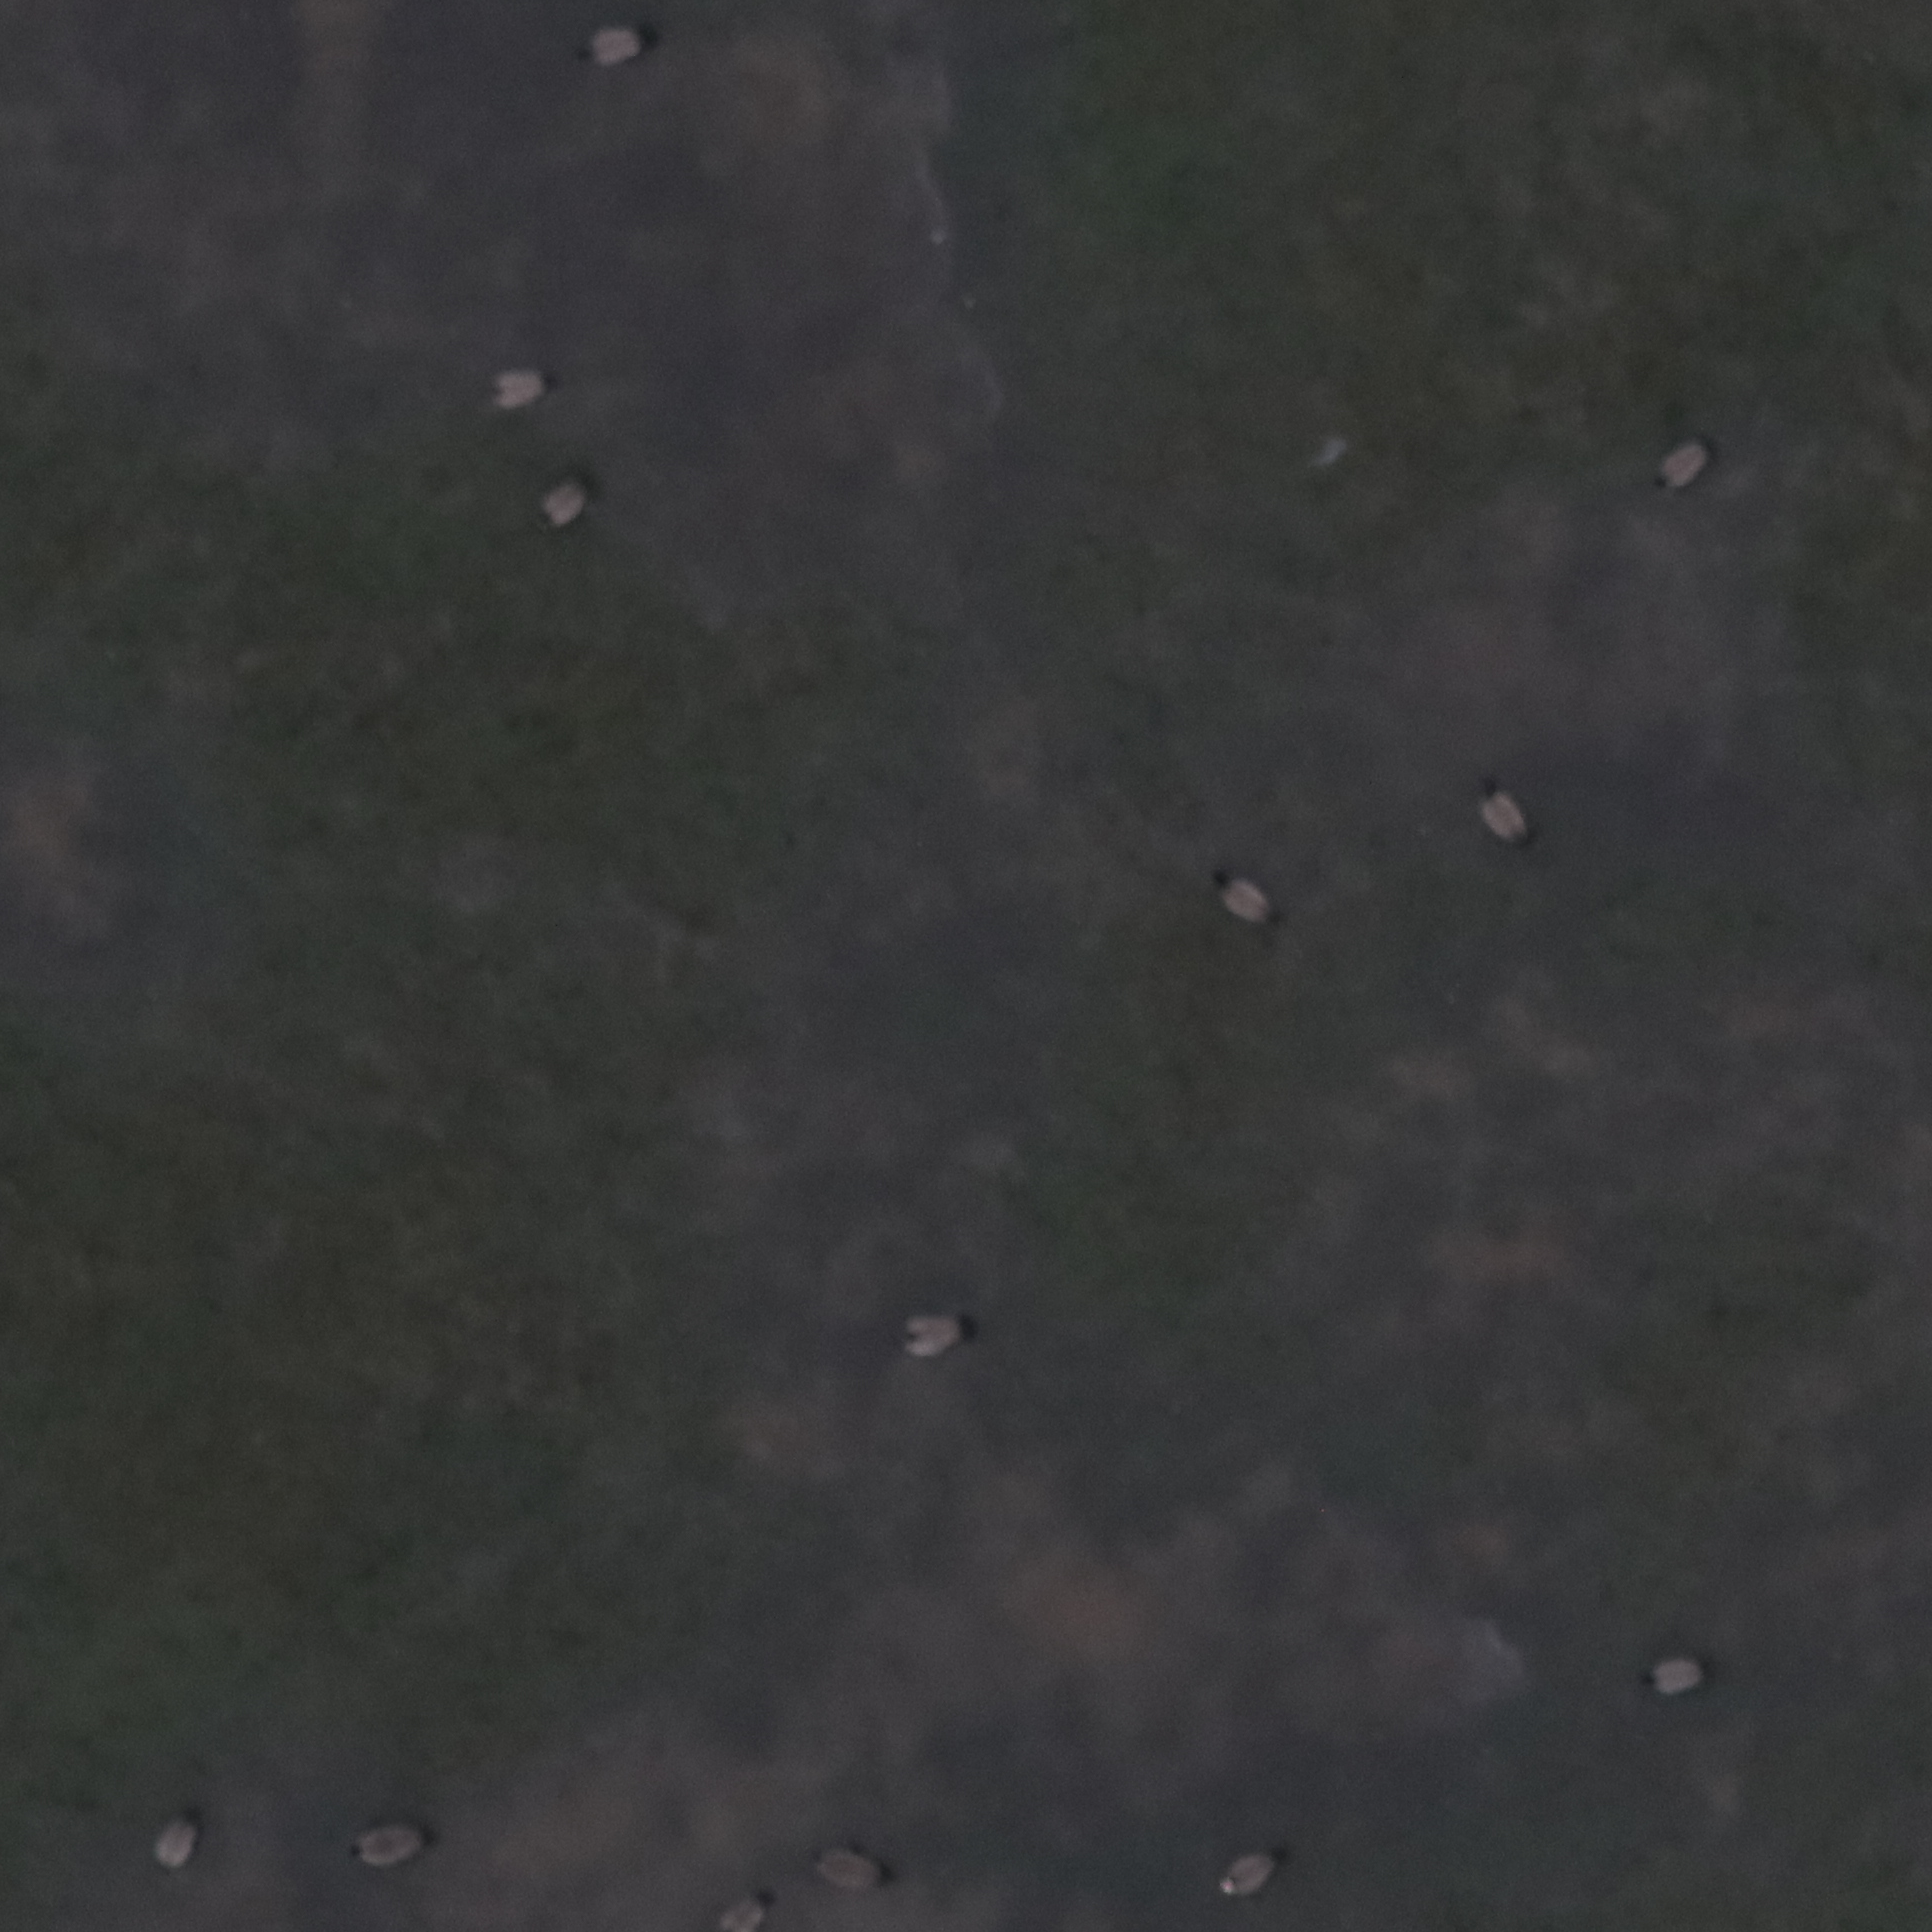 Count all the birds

13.